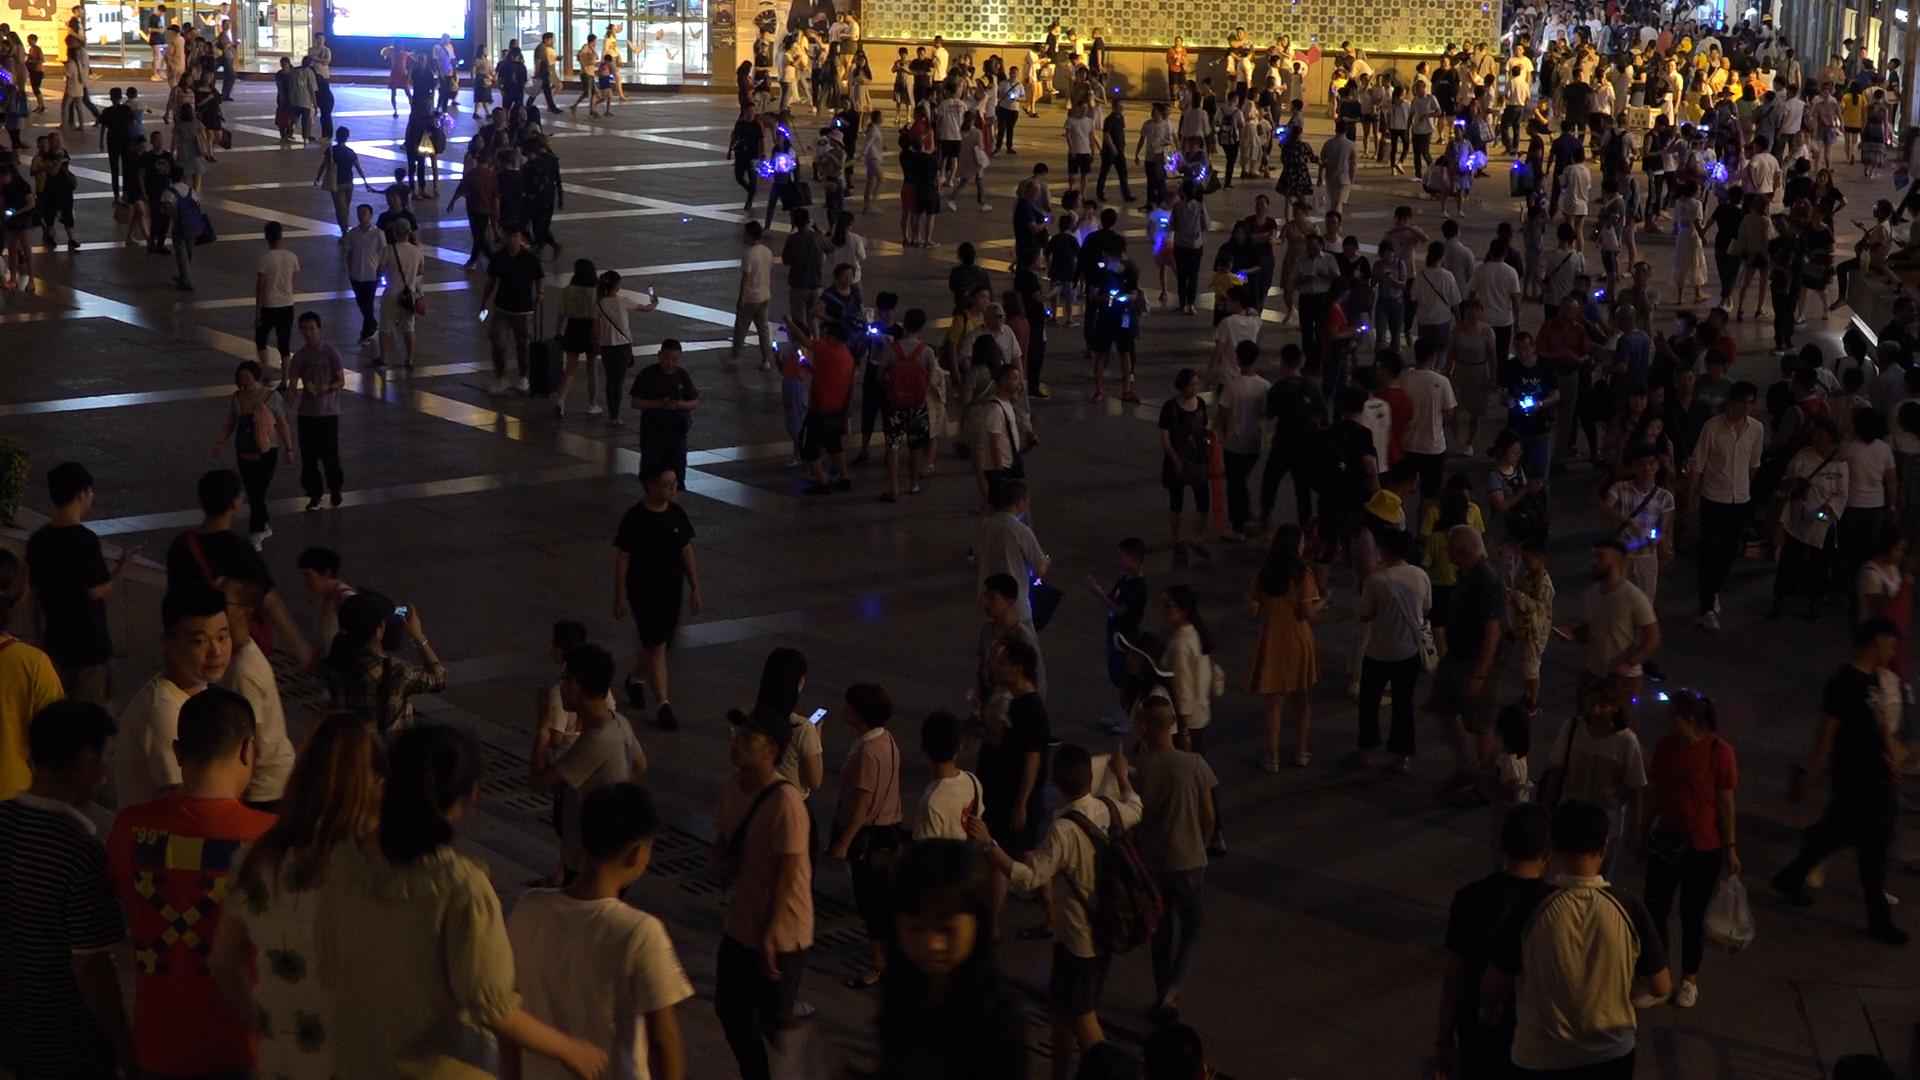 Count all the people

378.